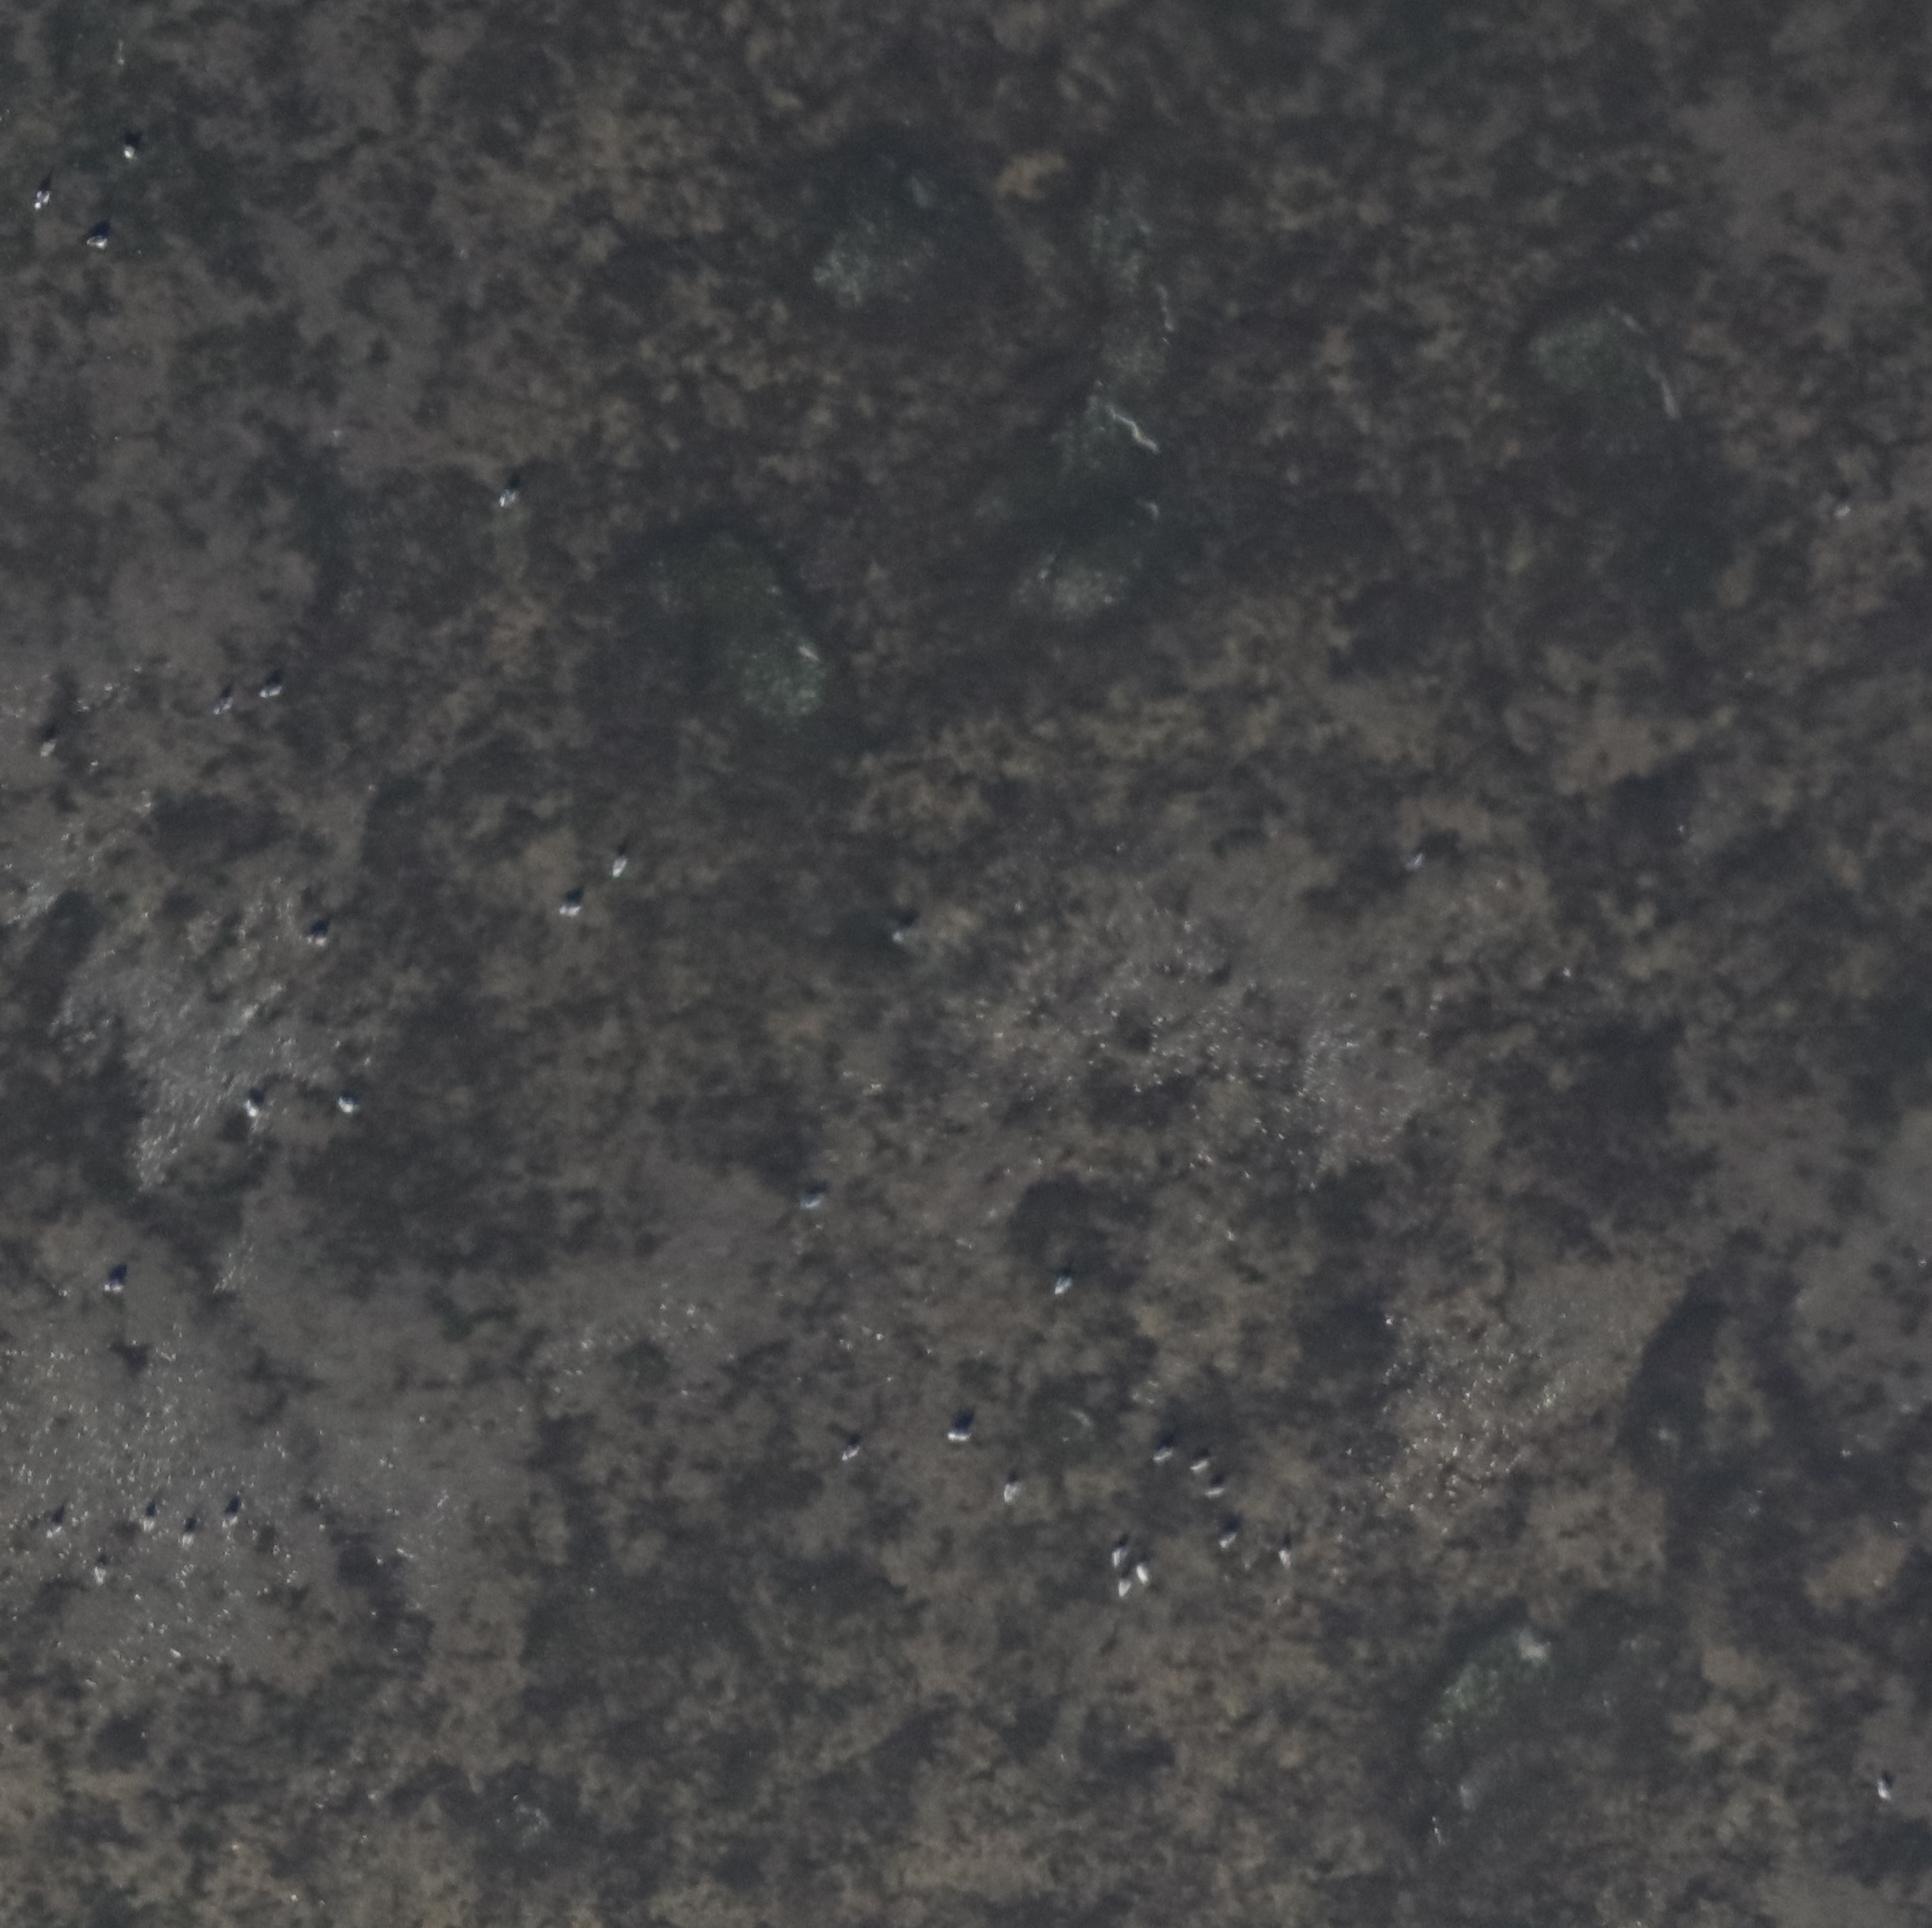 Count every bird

32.